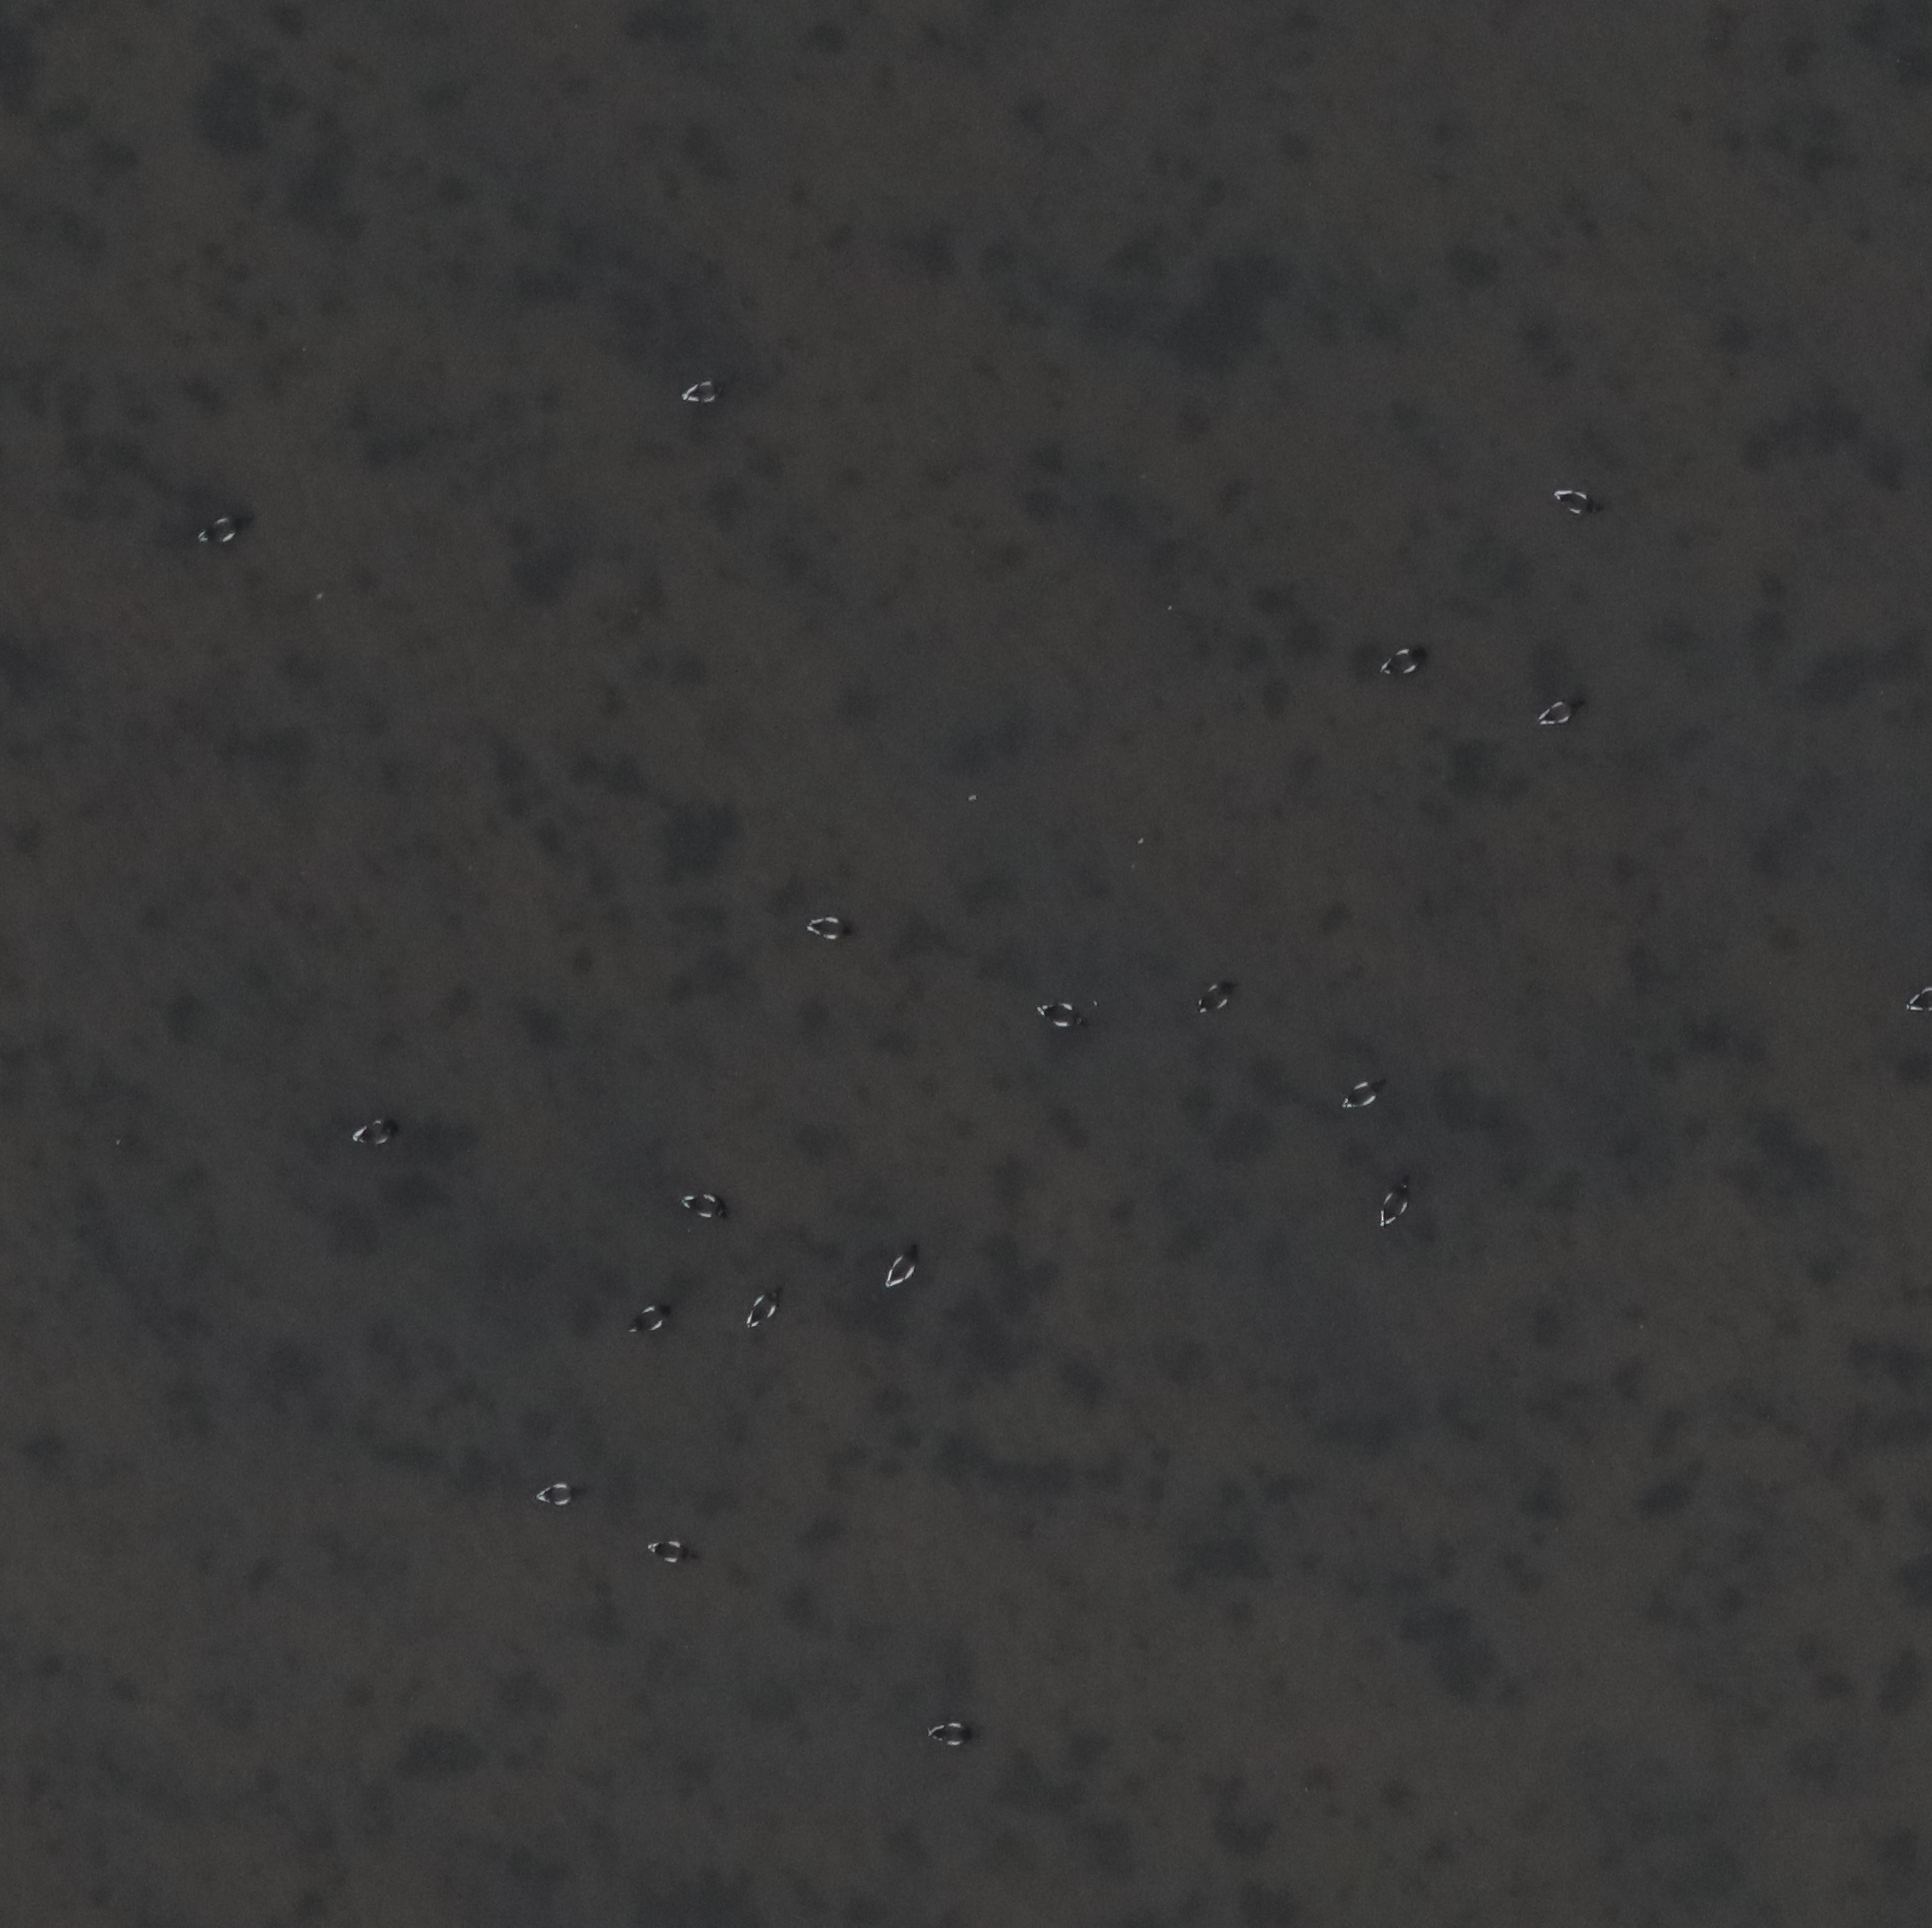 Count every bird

19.